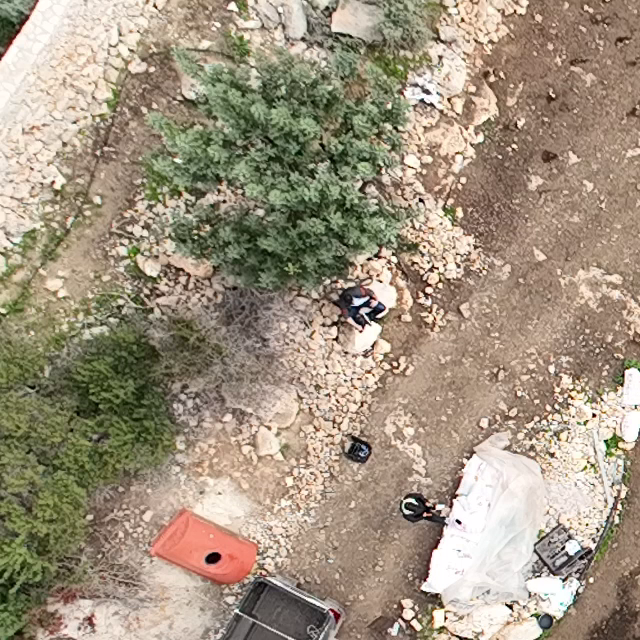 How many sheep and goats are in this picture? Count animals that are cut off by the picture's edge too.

0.